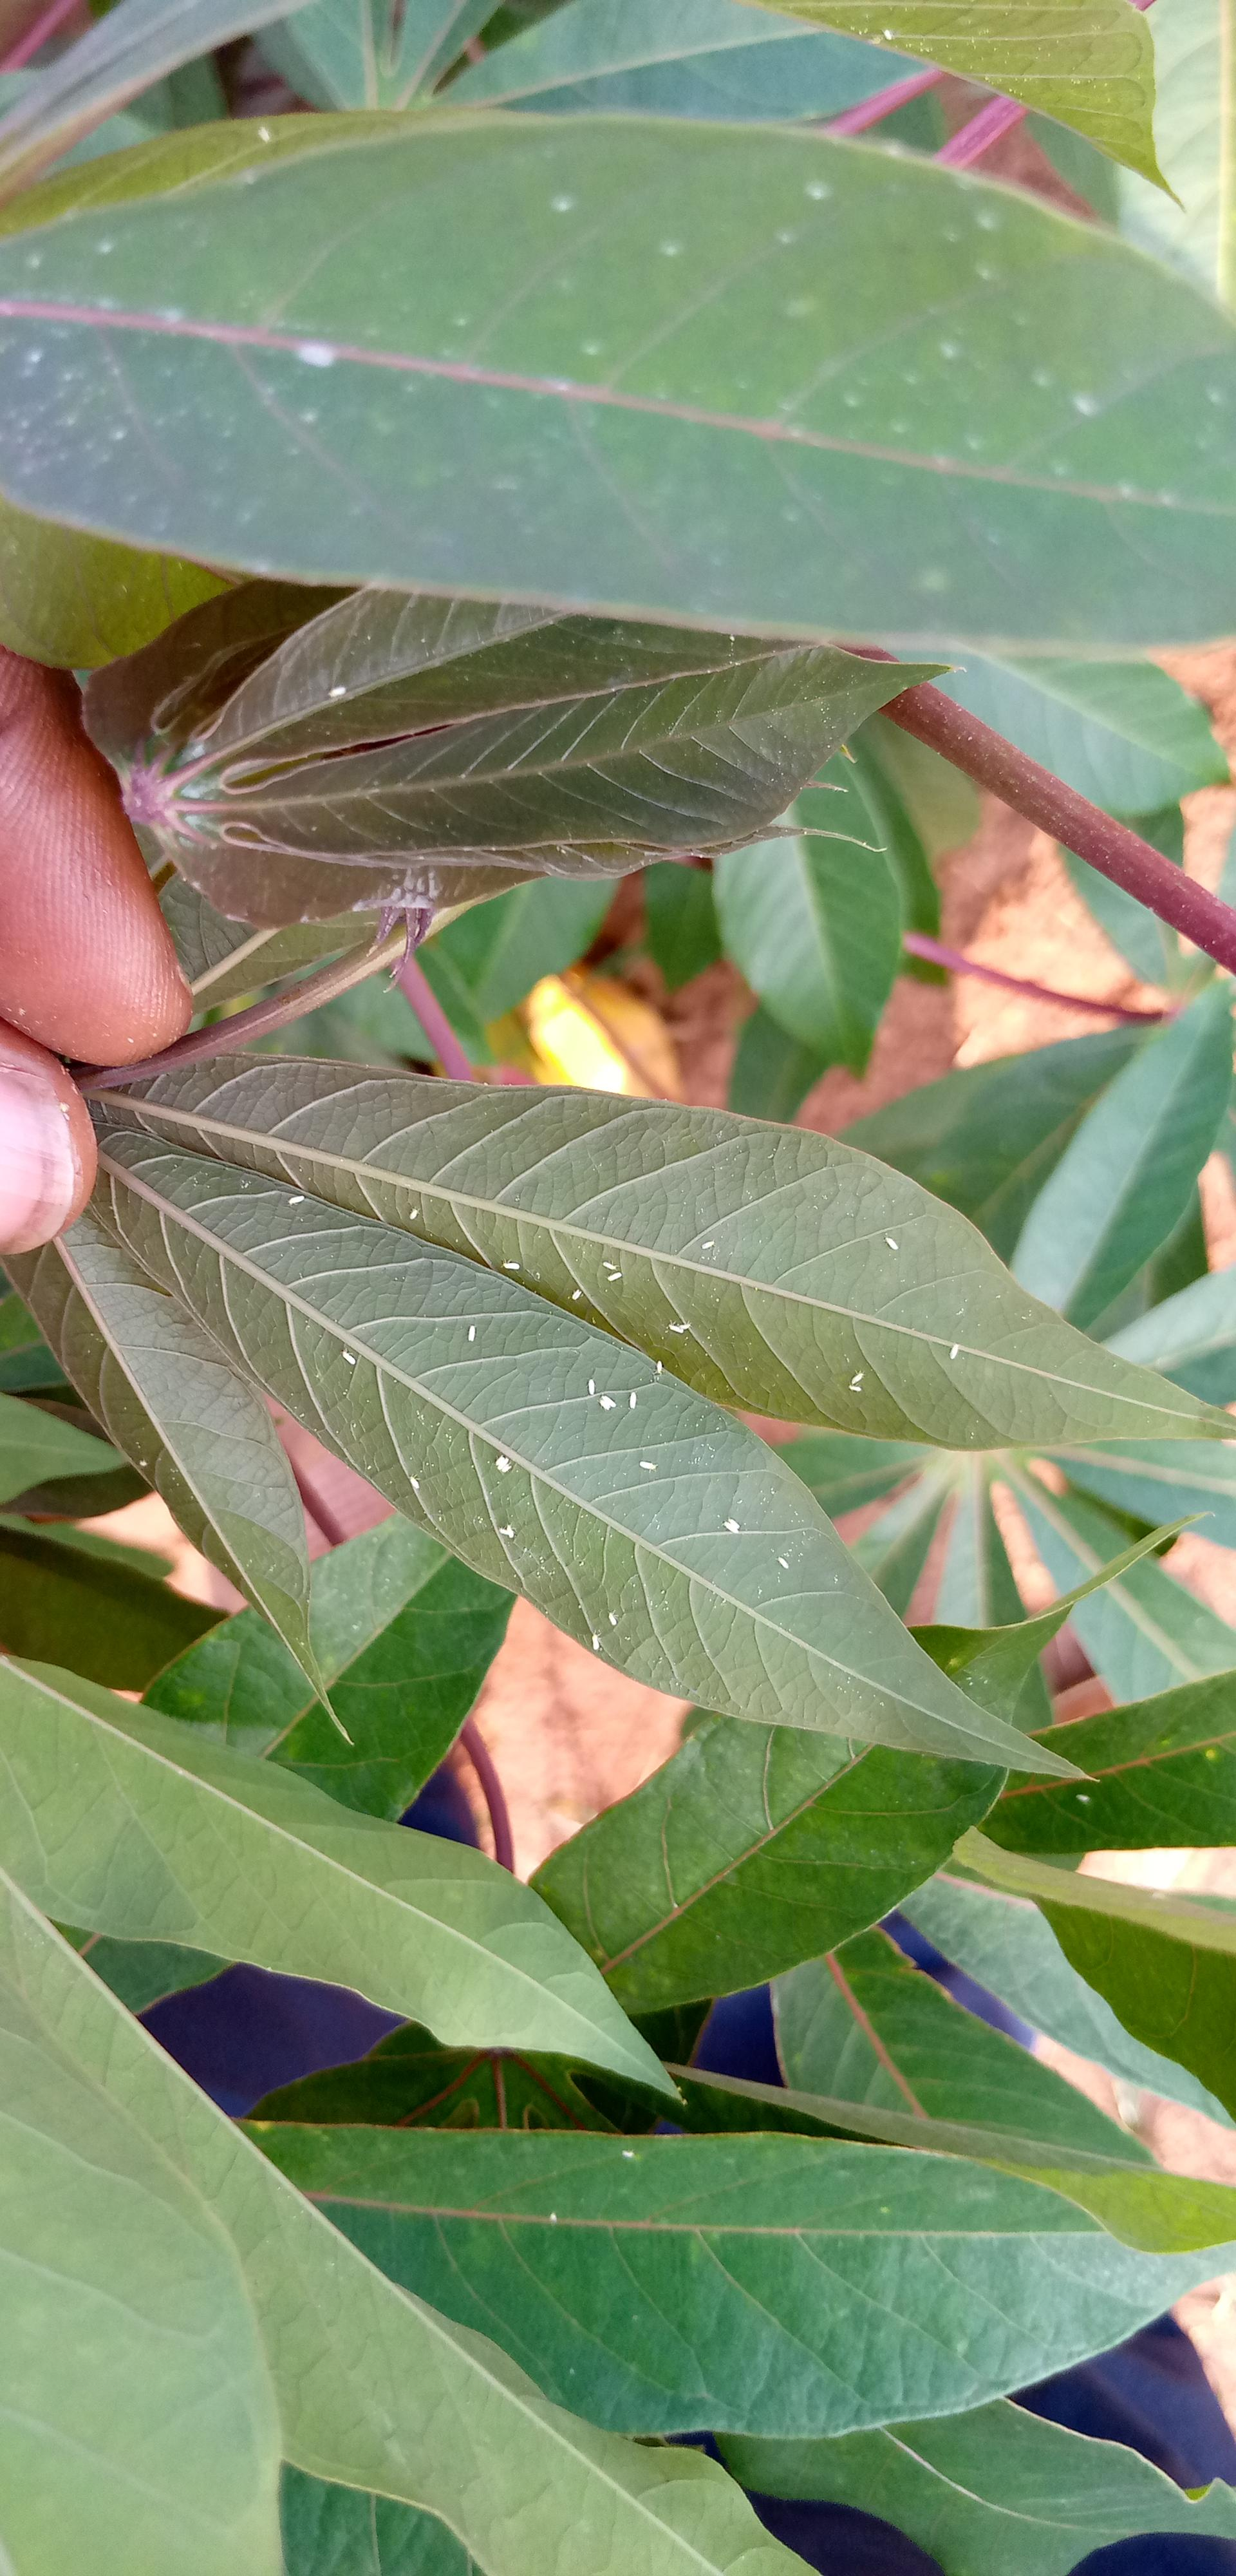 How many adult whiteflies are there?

39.